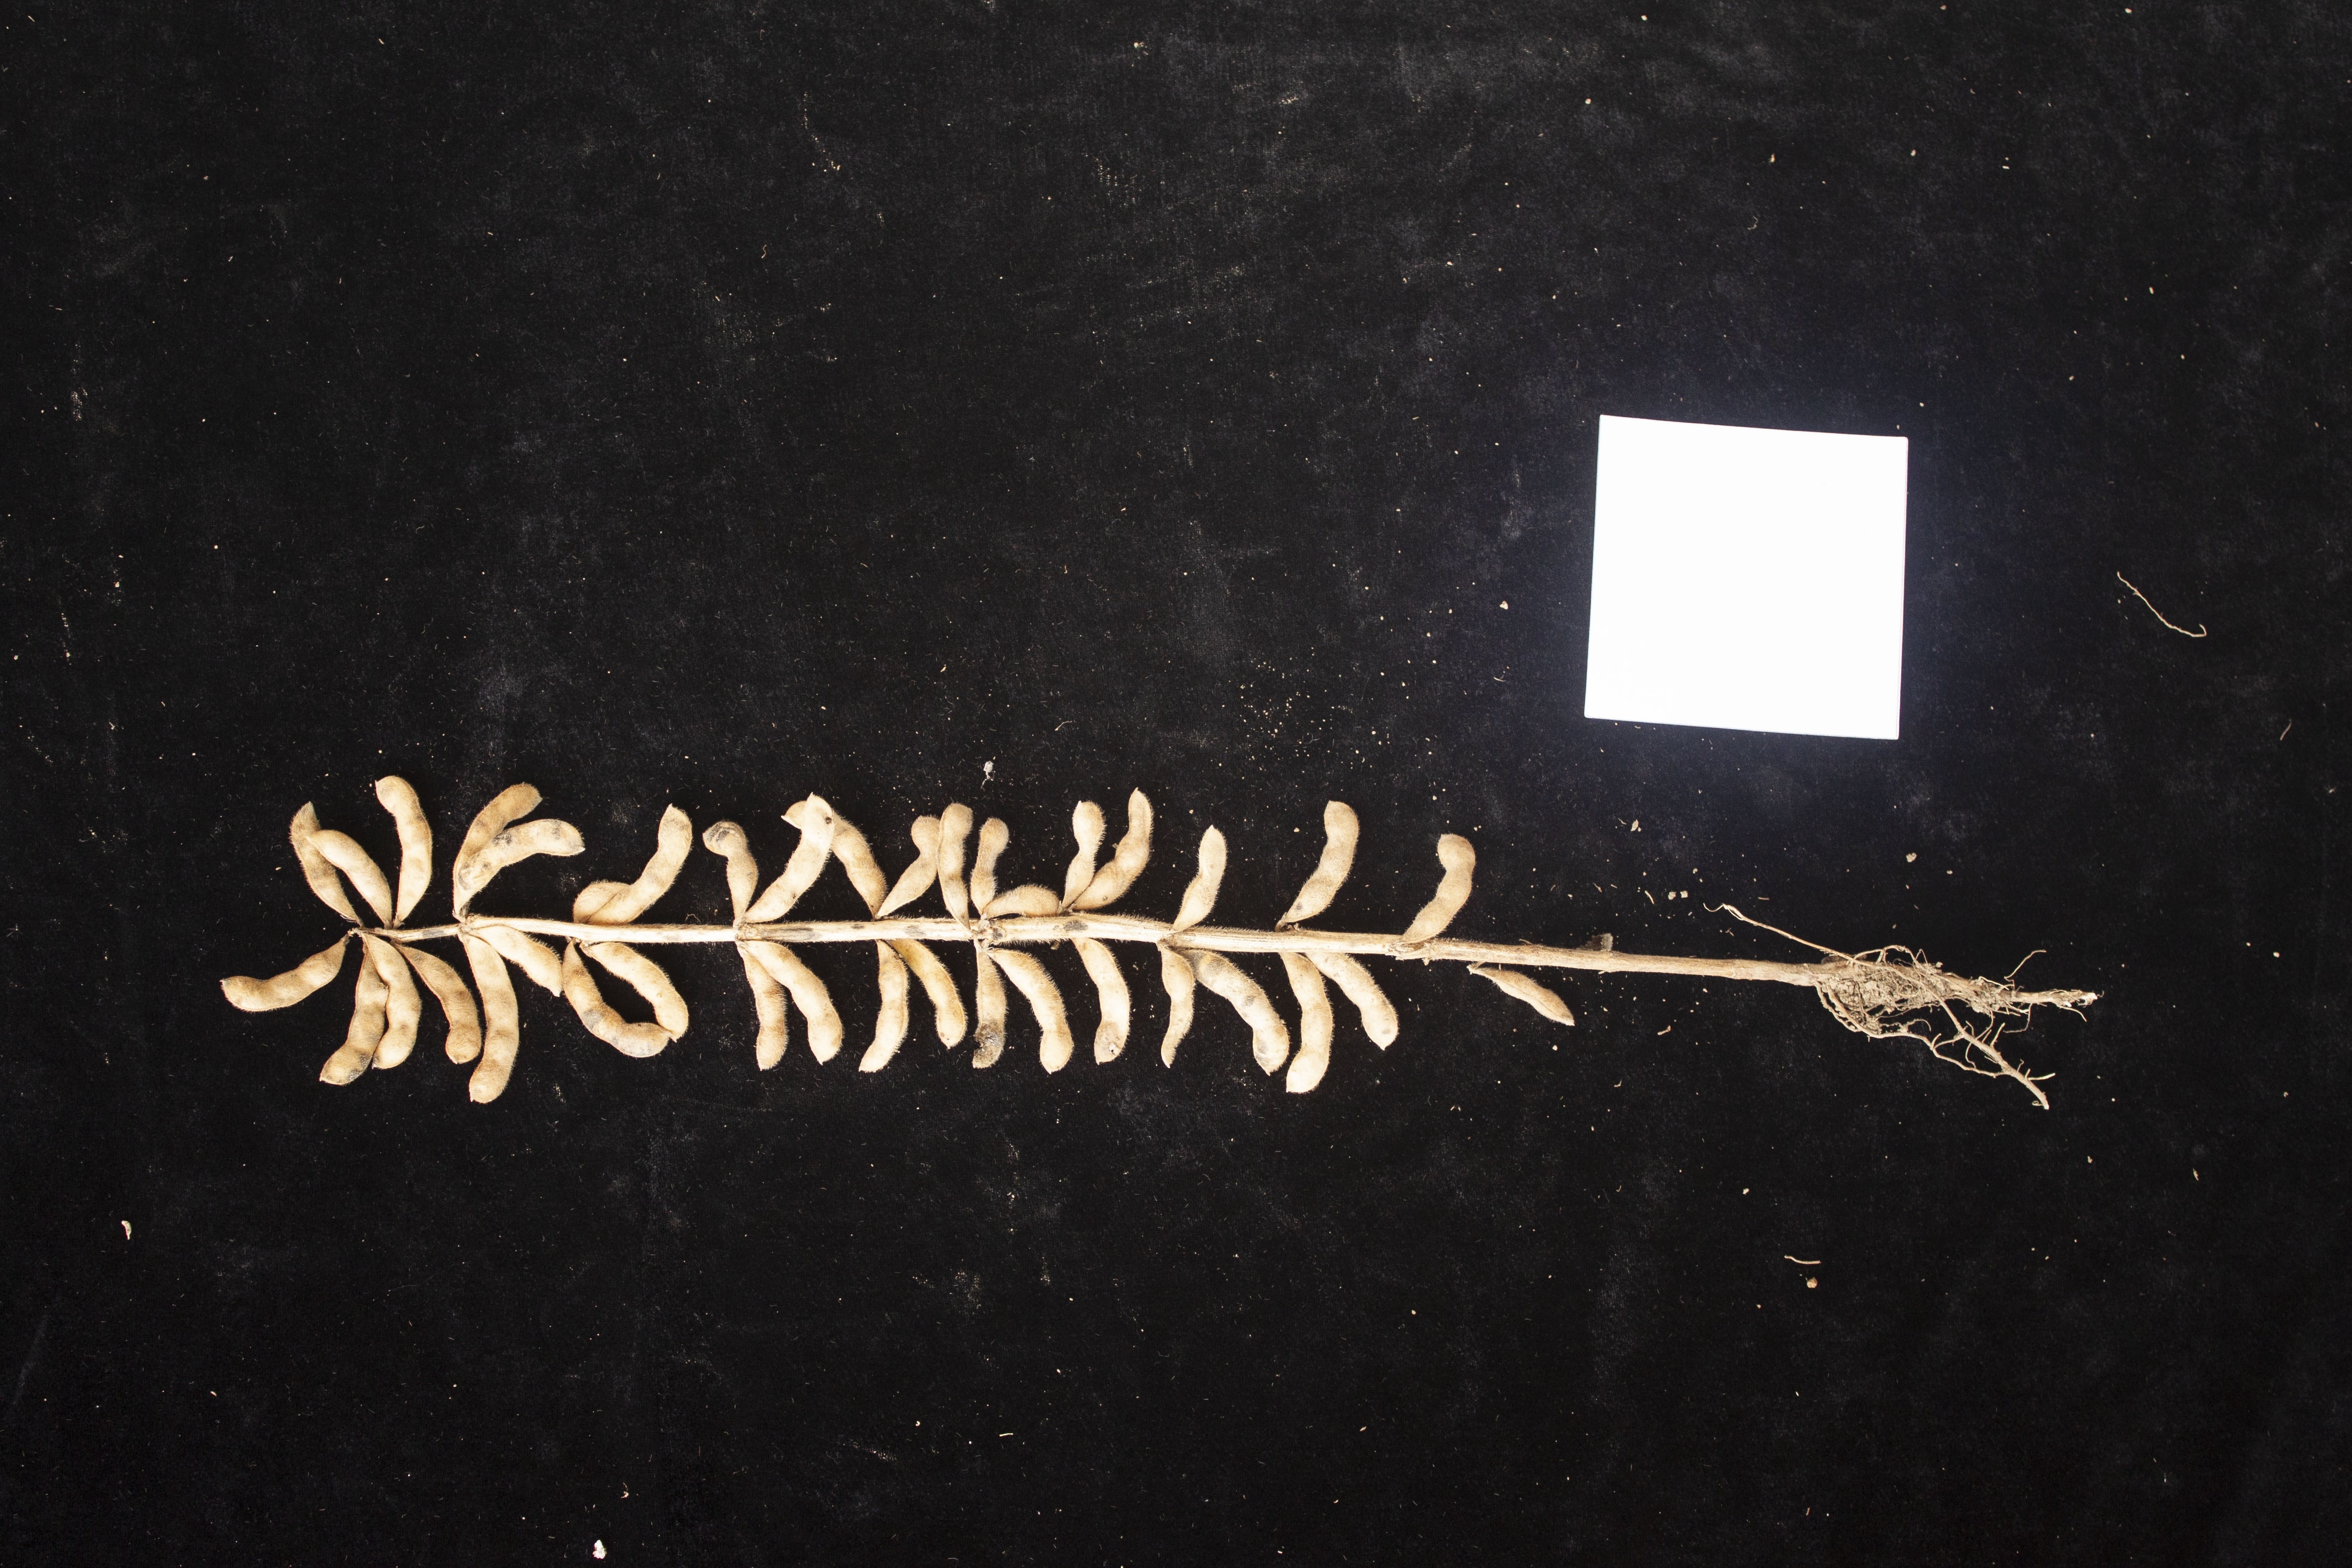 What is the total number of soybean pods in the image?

39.